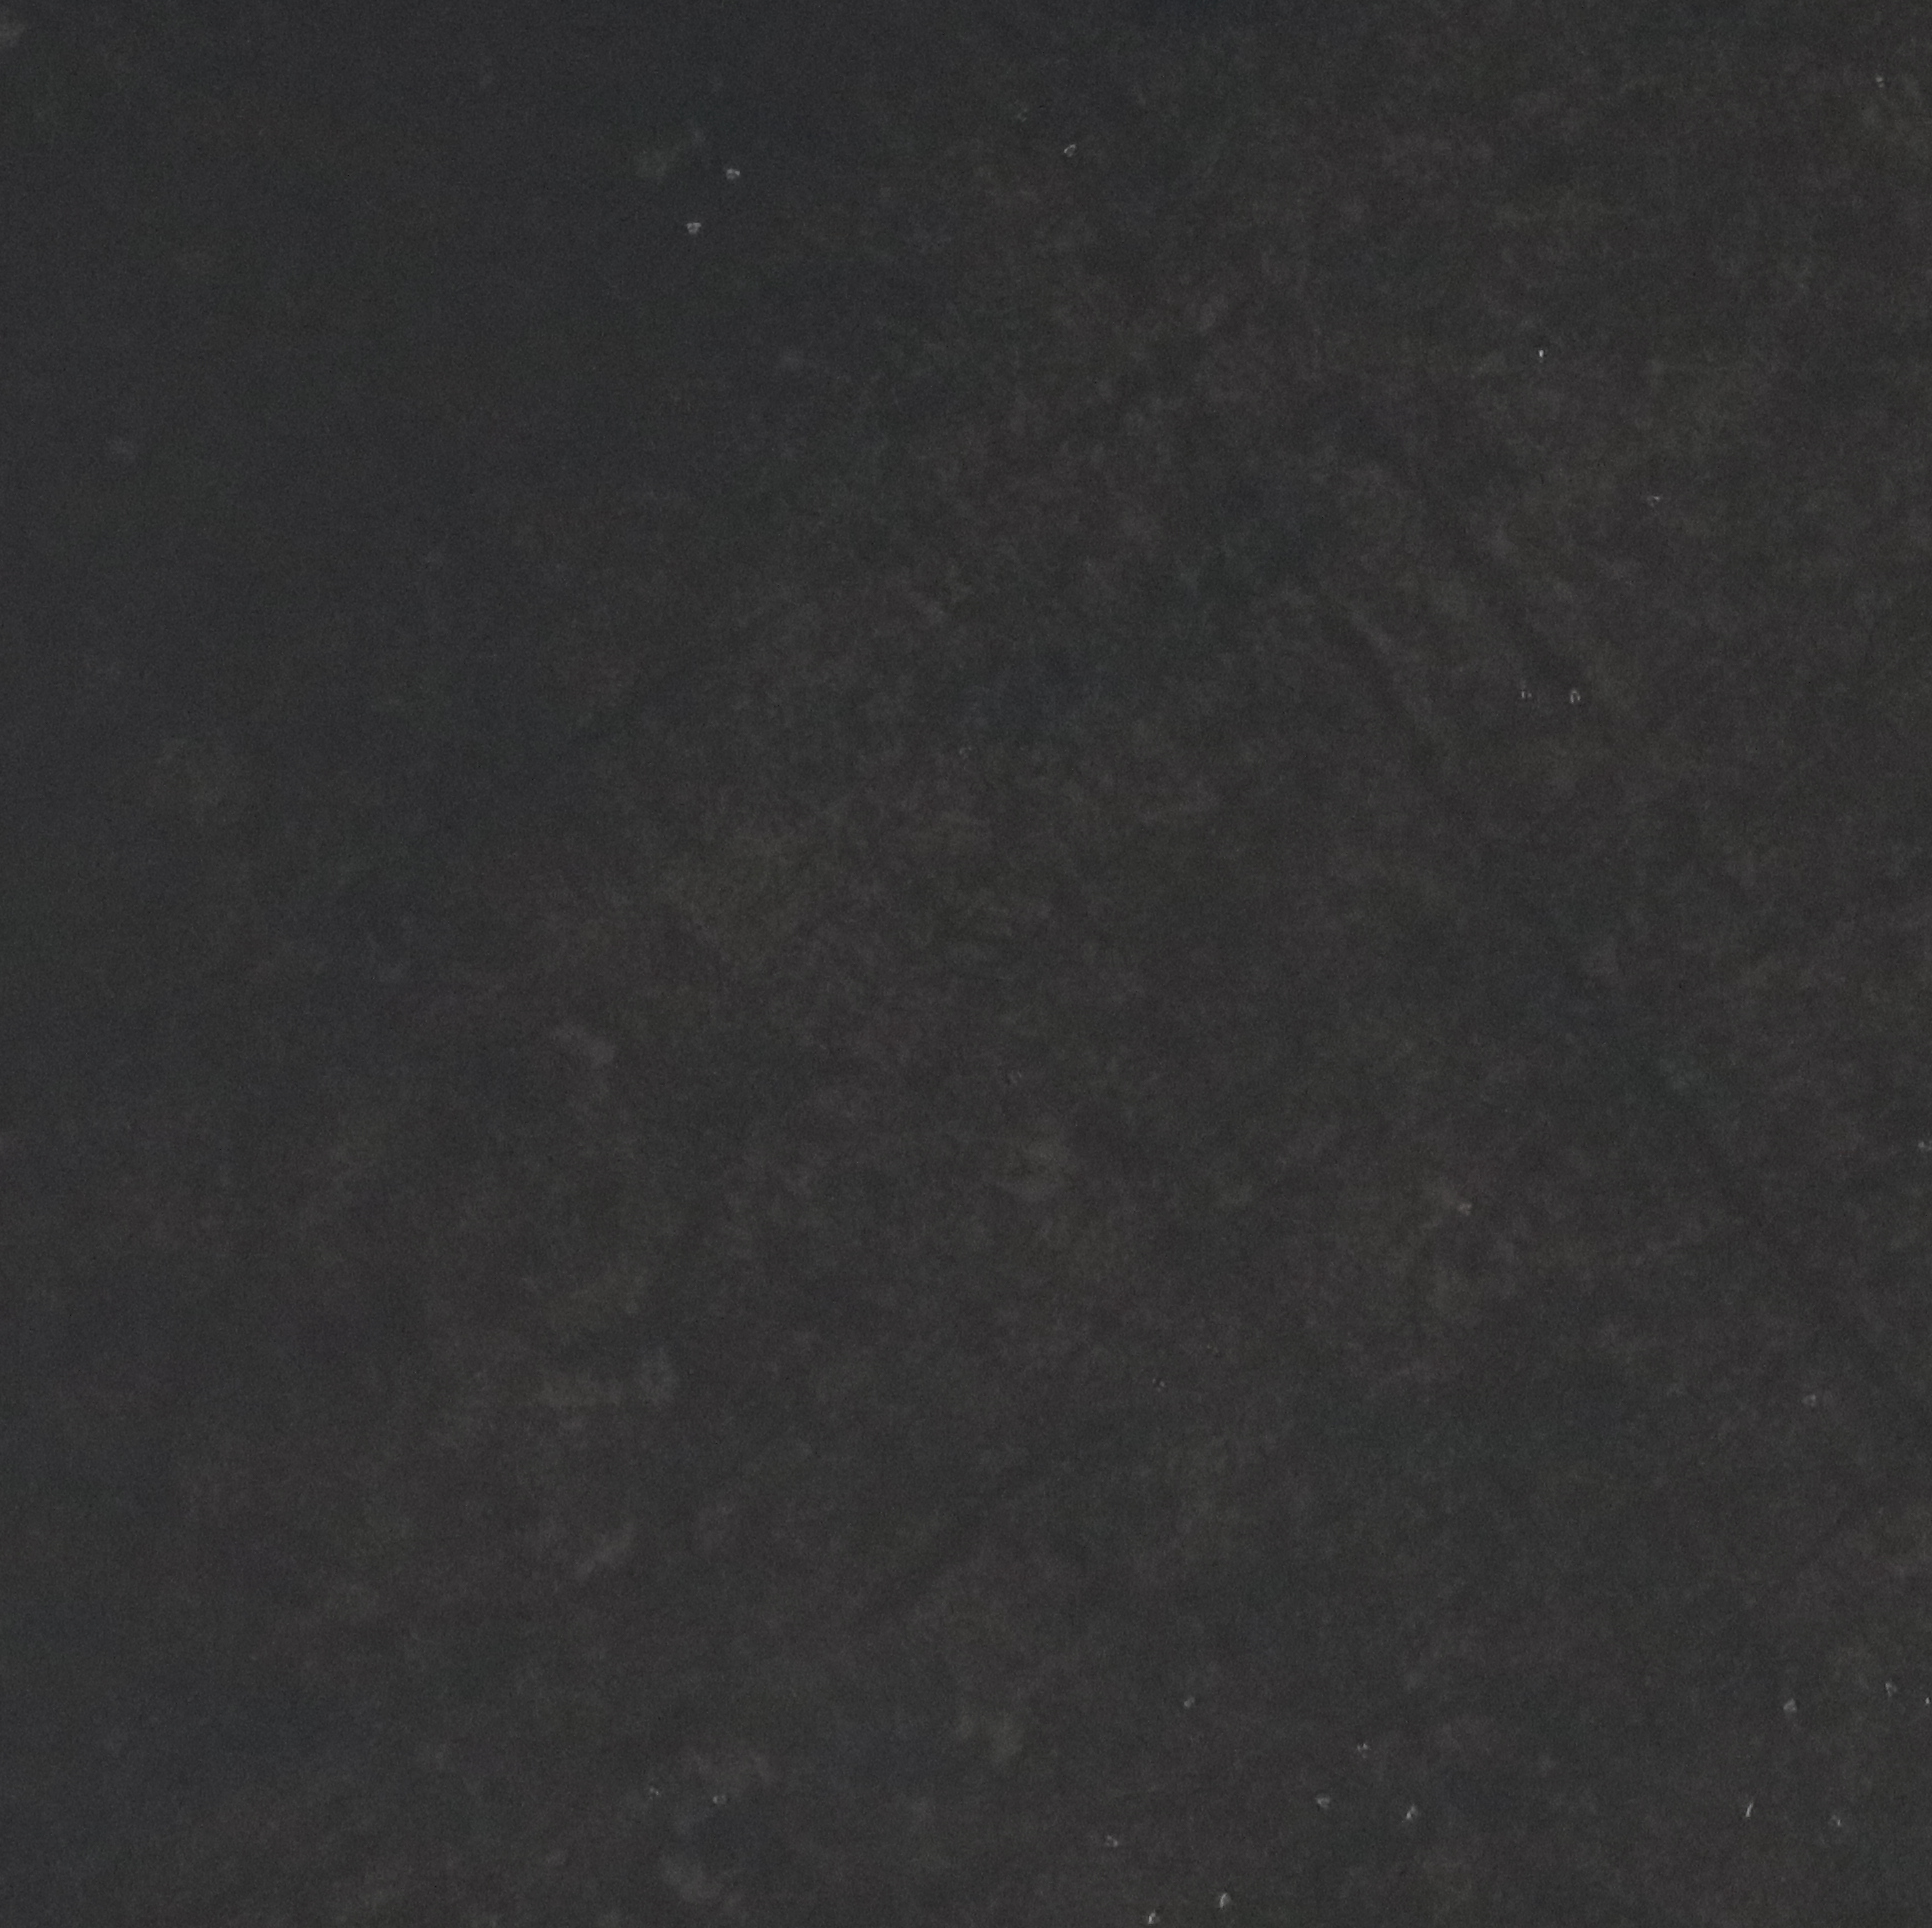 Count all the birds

25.